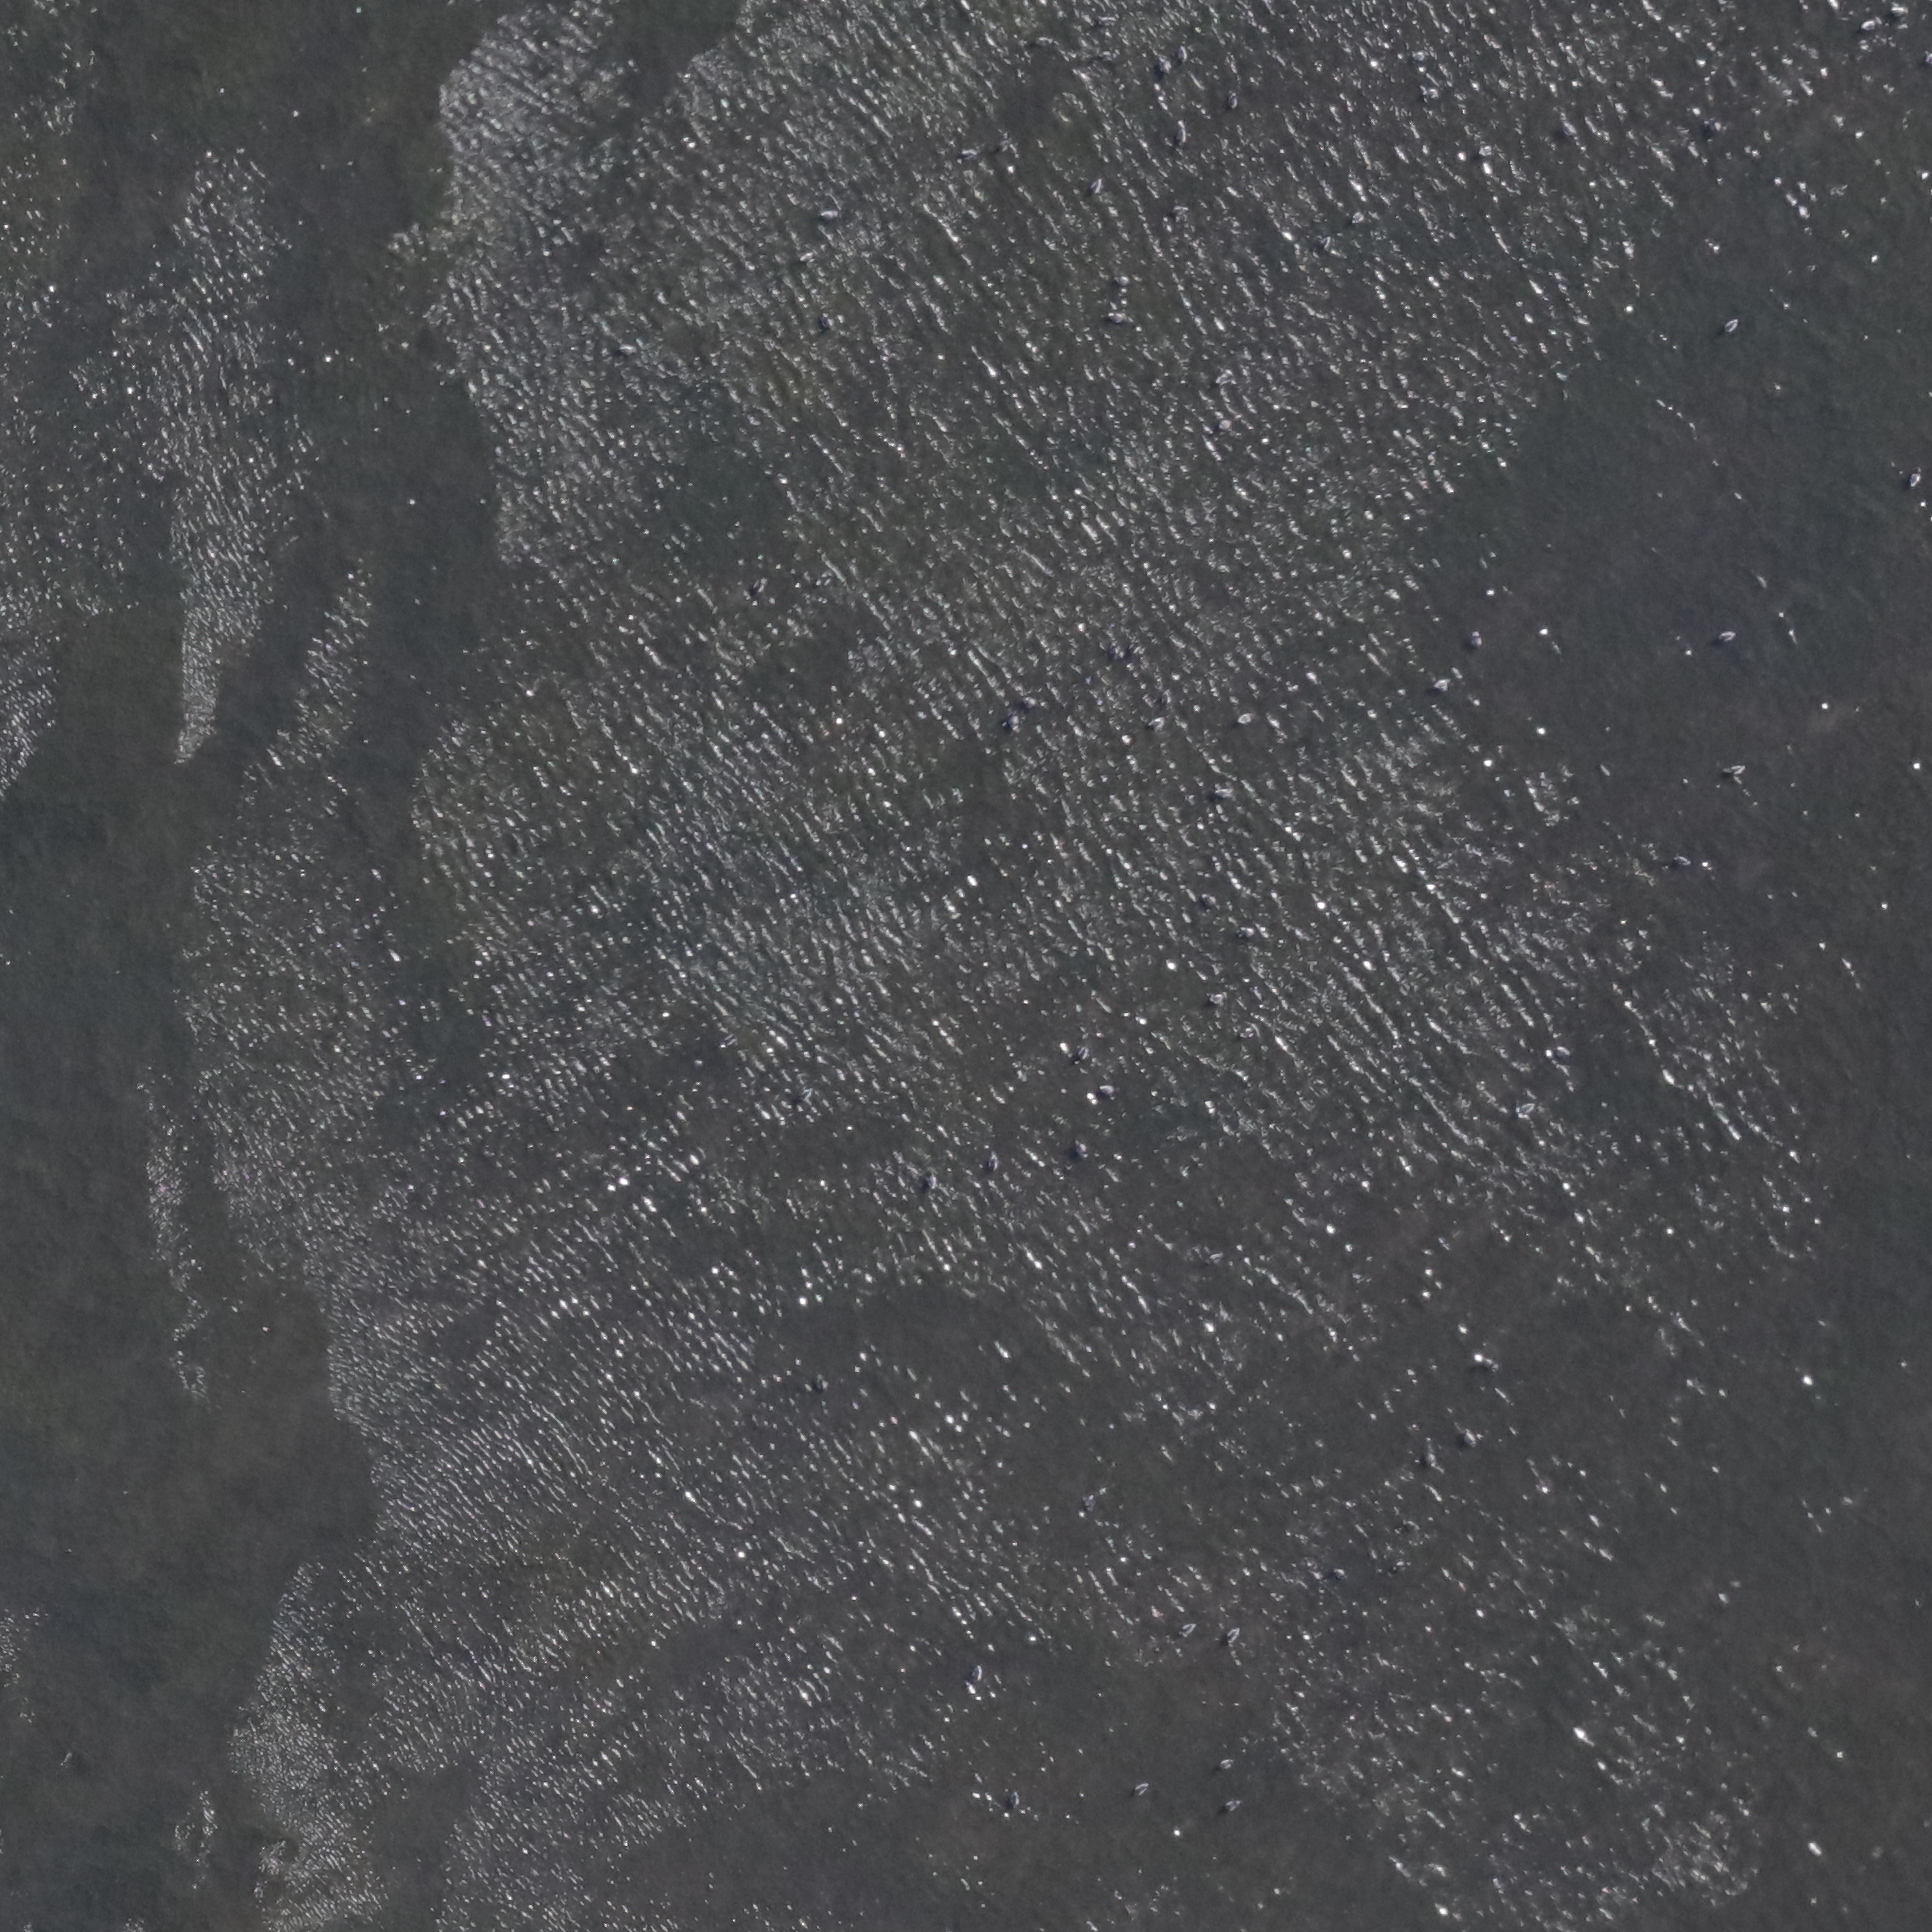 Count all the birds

70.